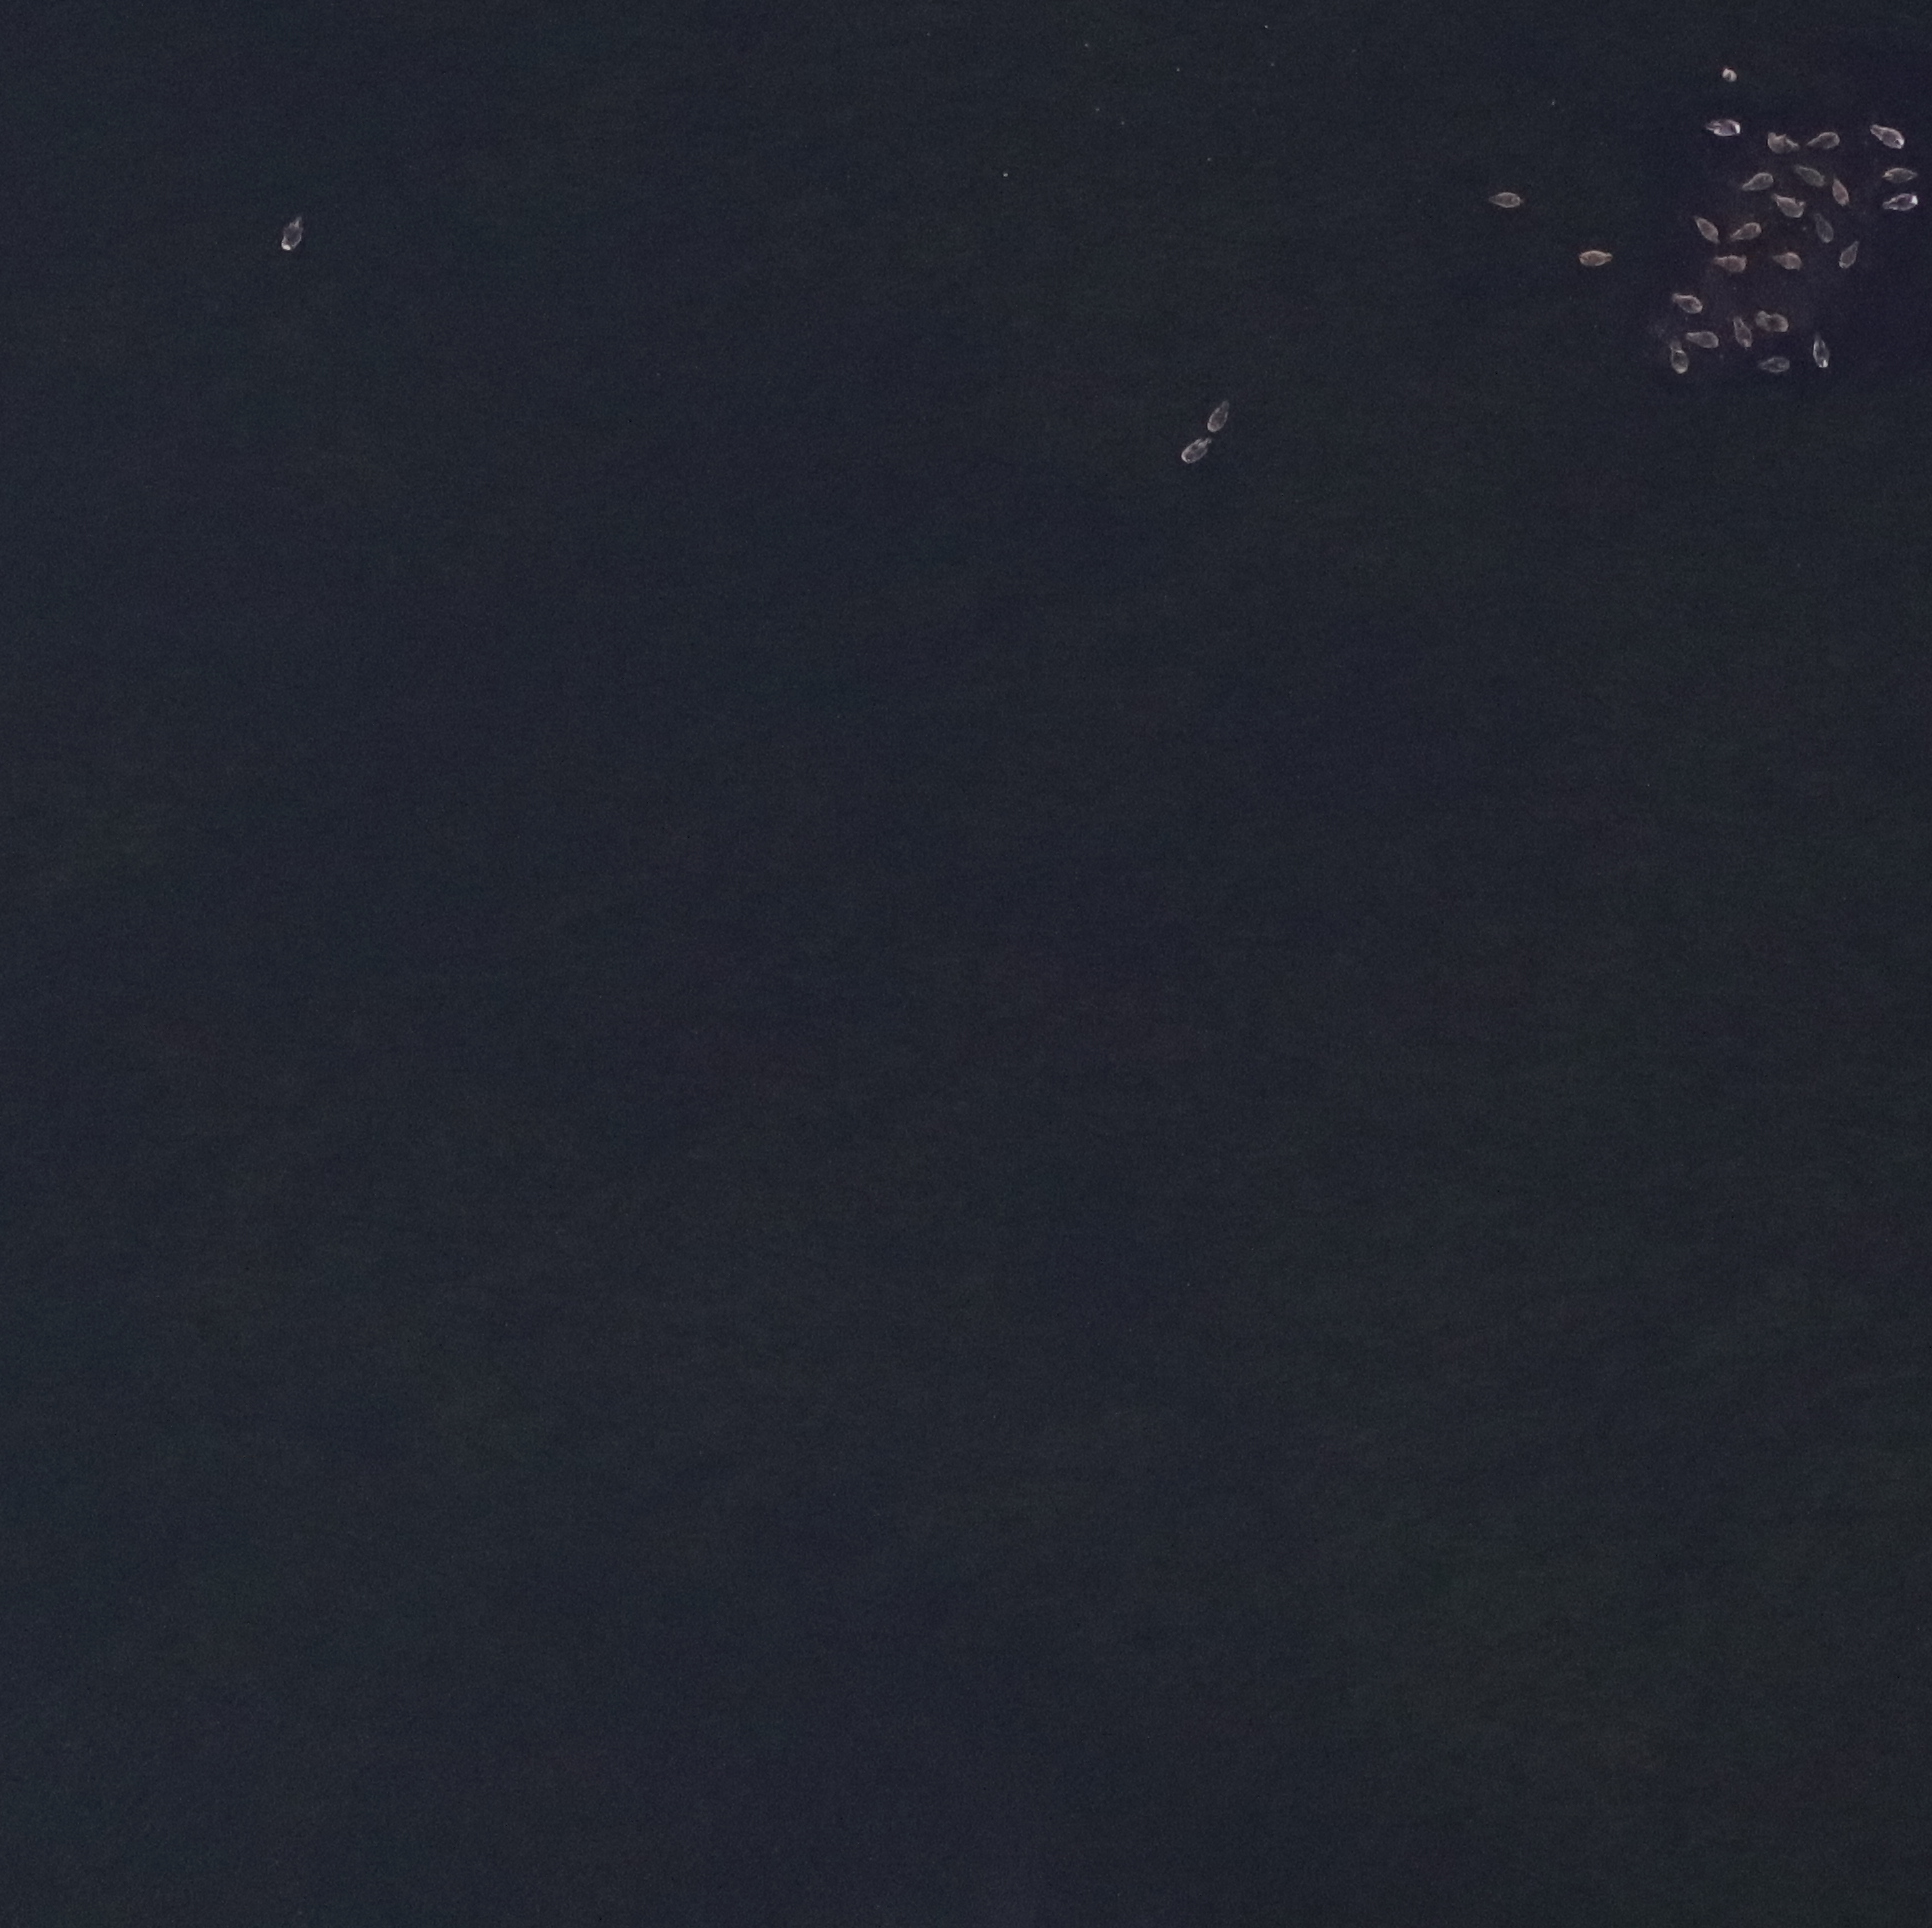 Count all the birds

29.